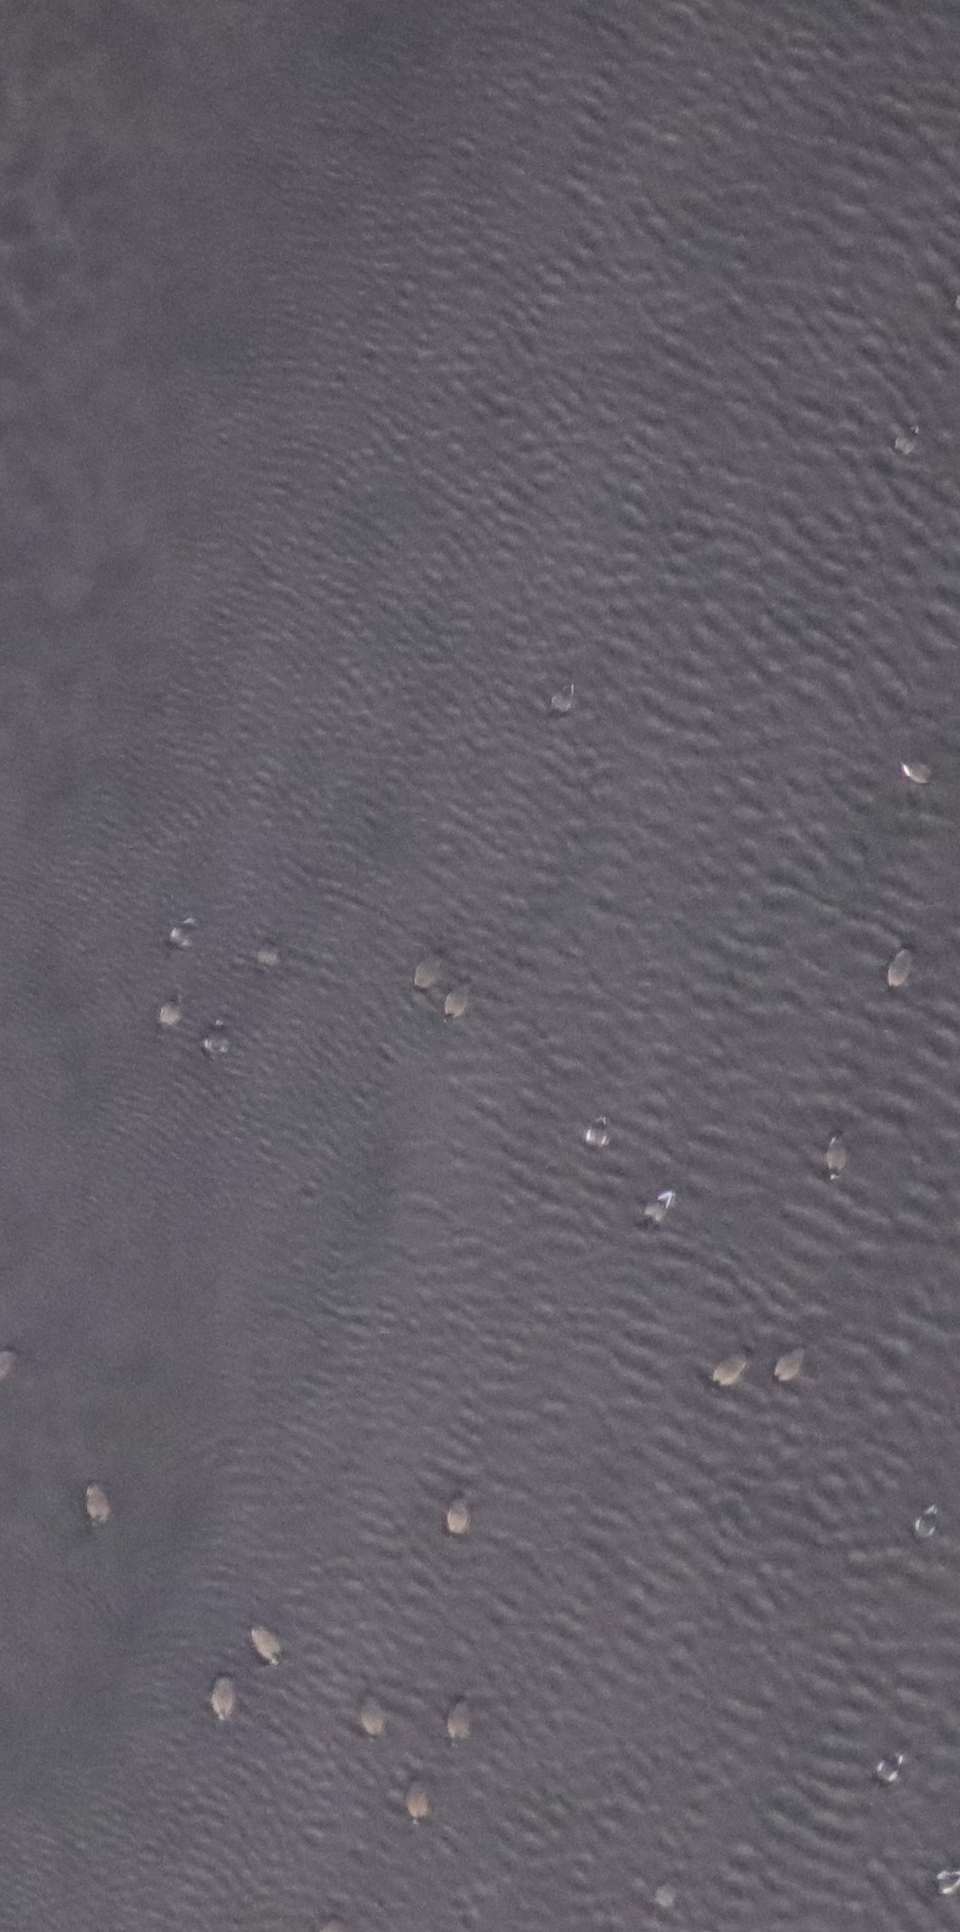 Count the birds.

25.